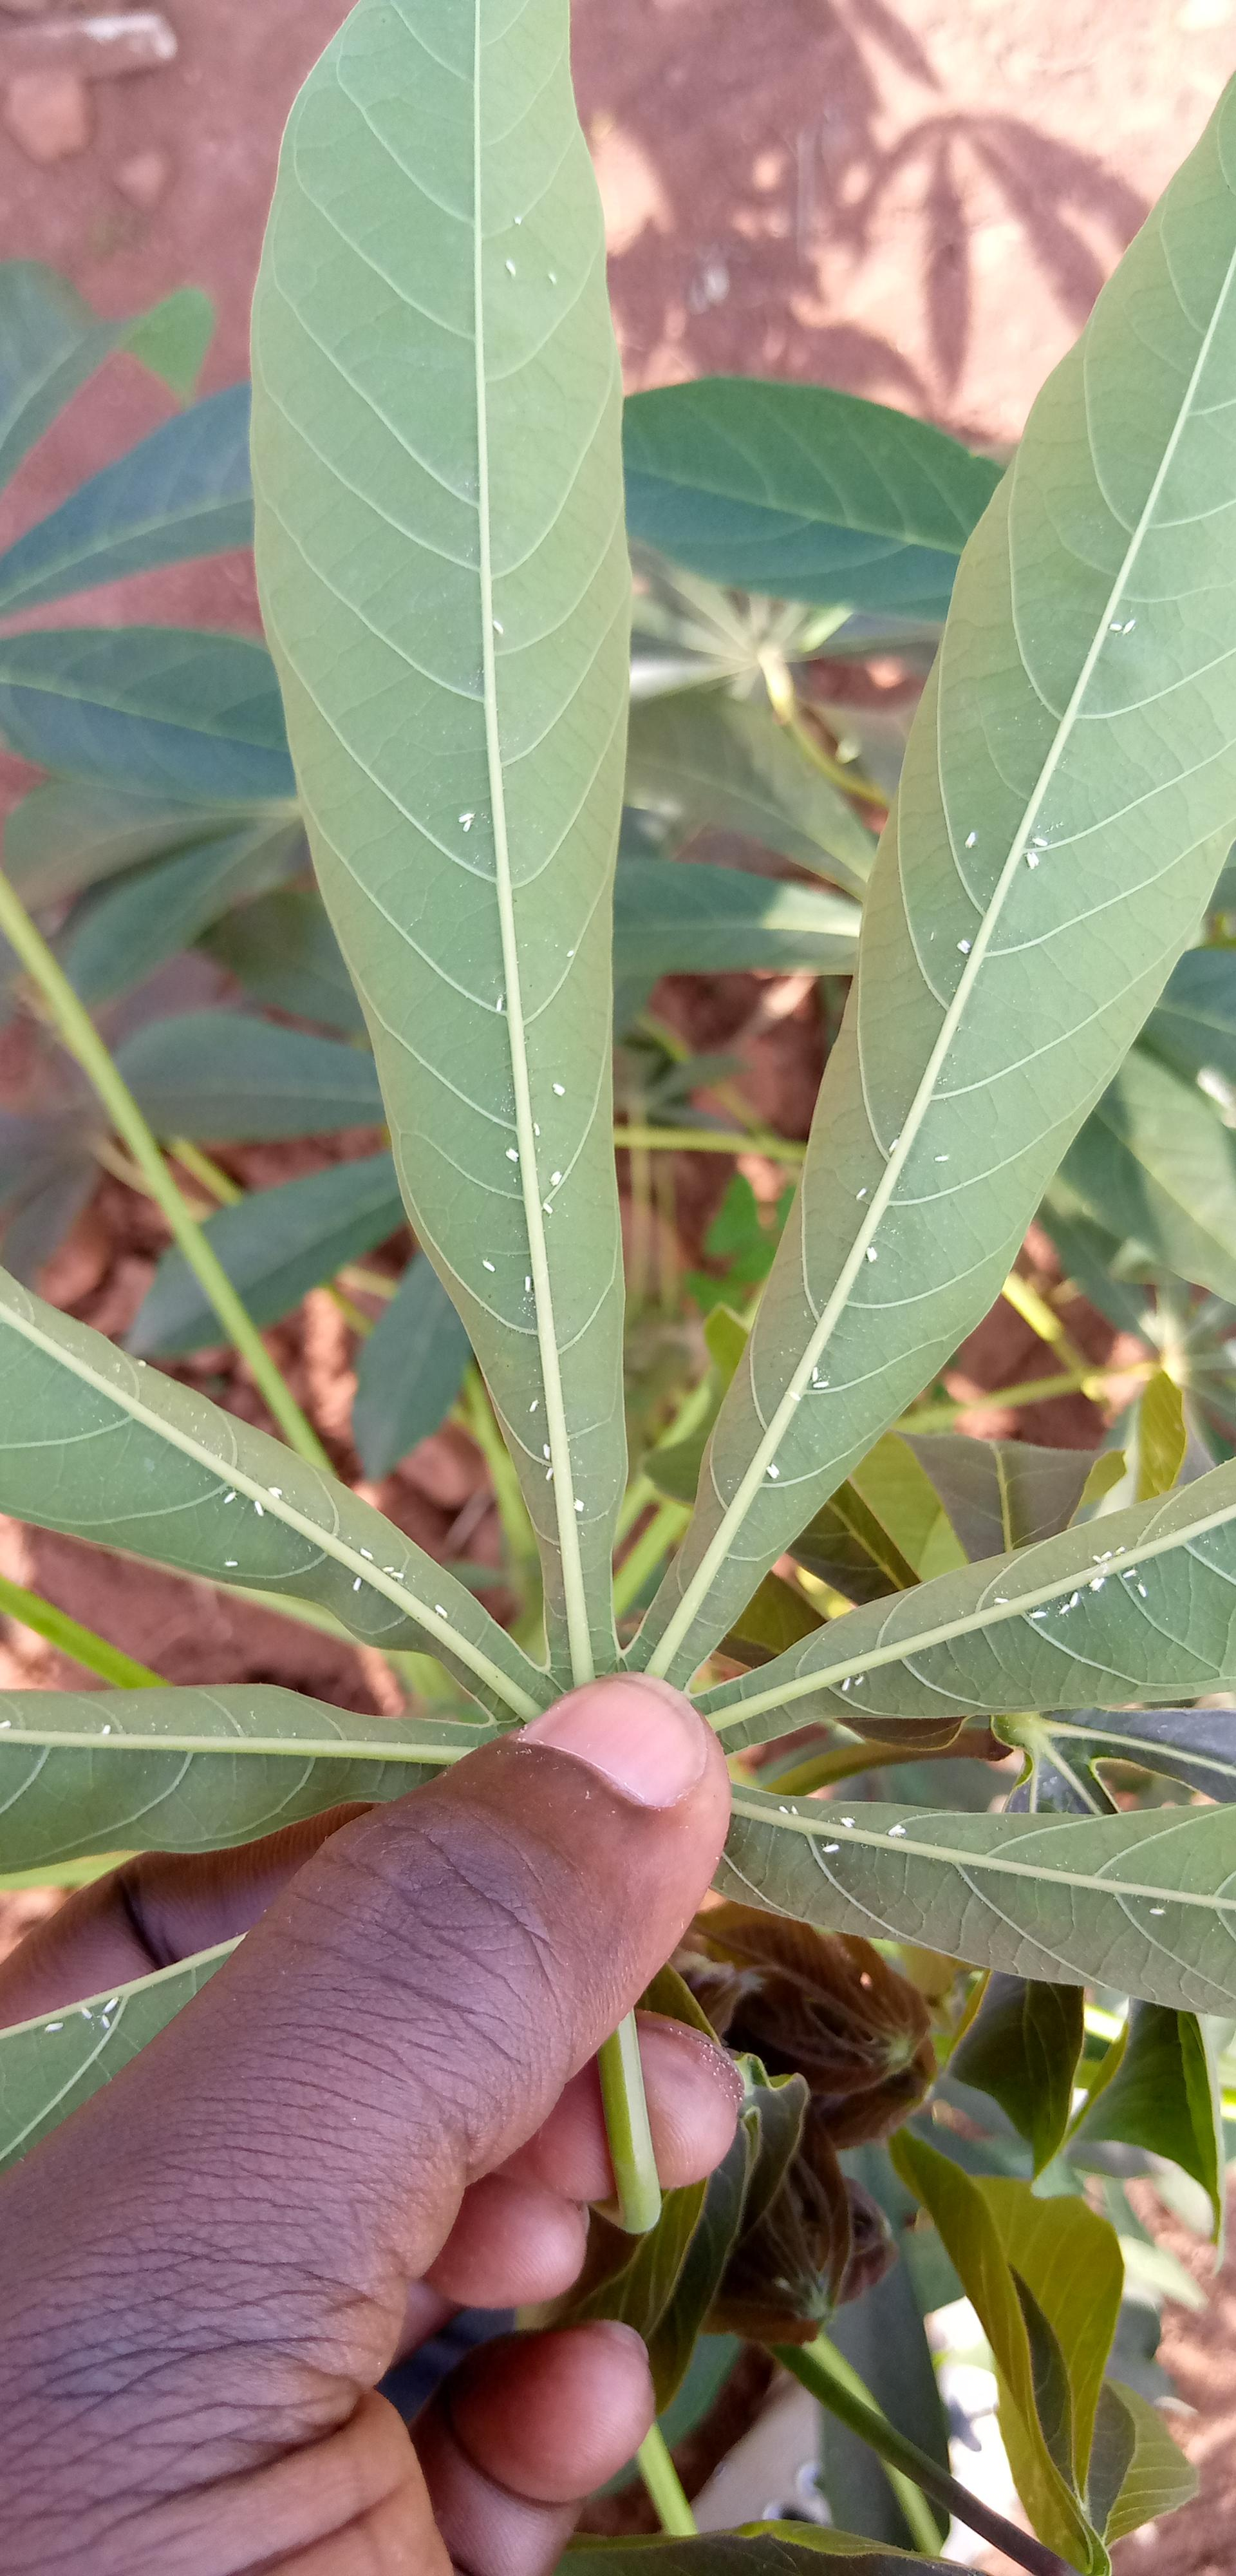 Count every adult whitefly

75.